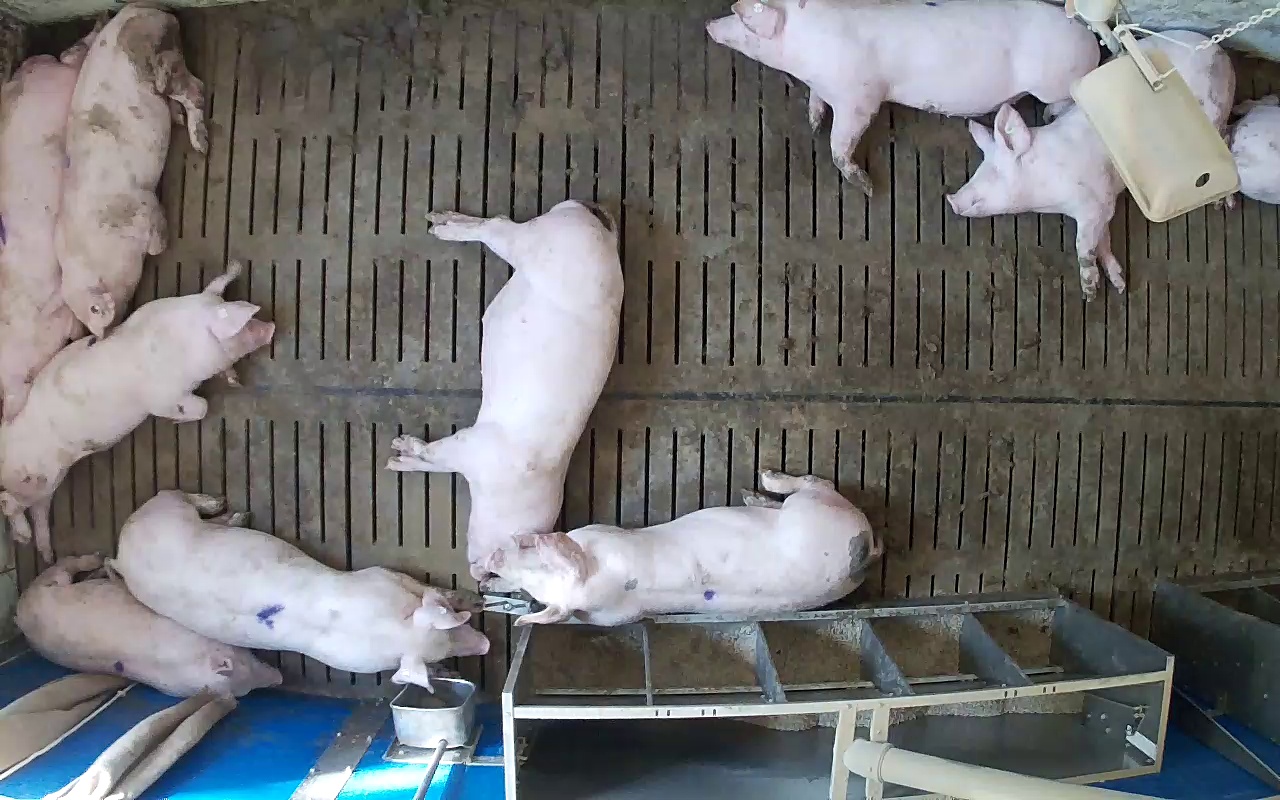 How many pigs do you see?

10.